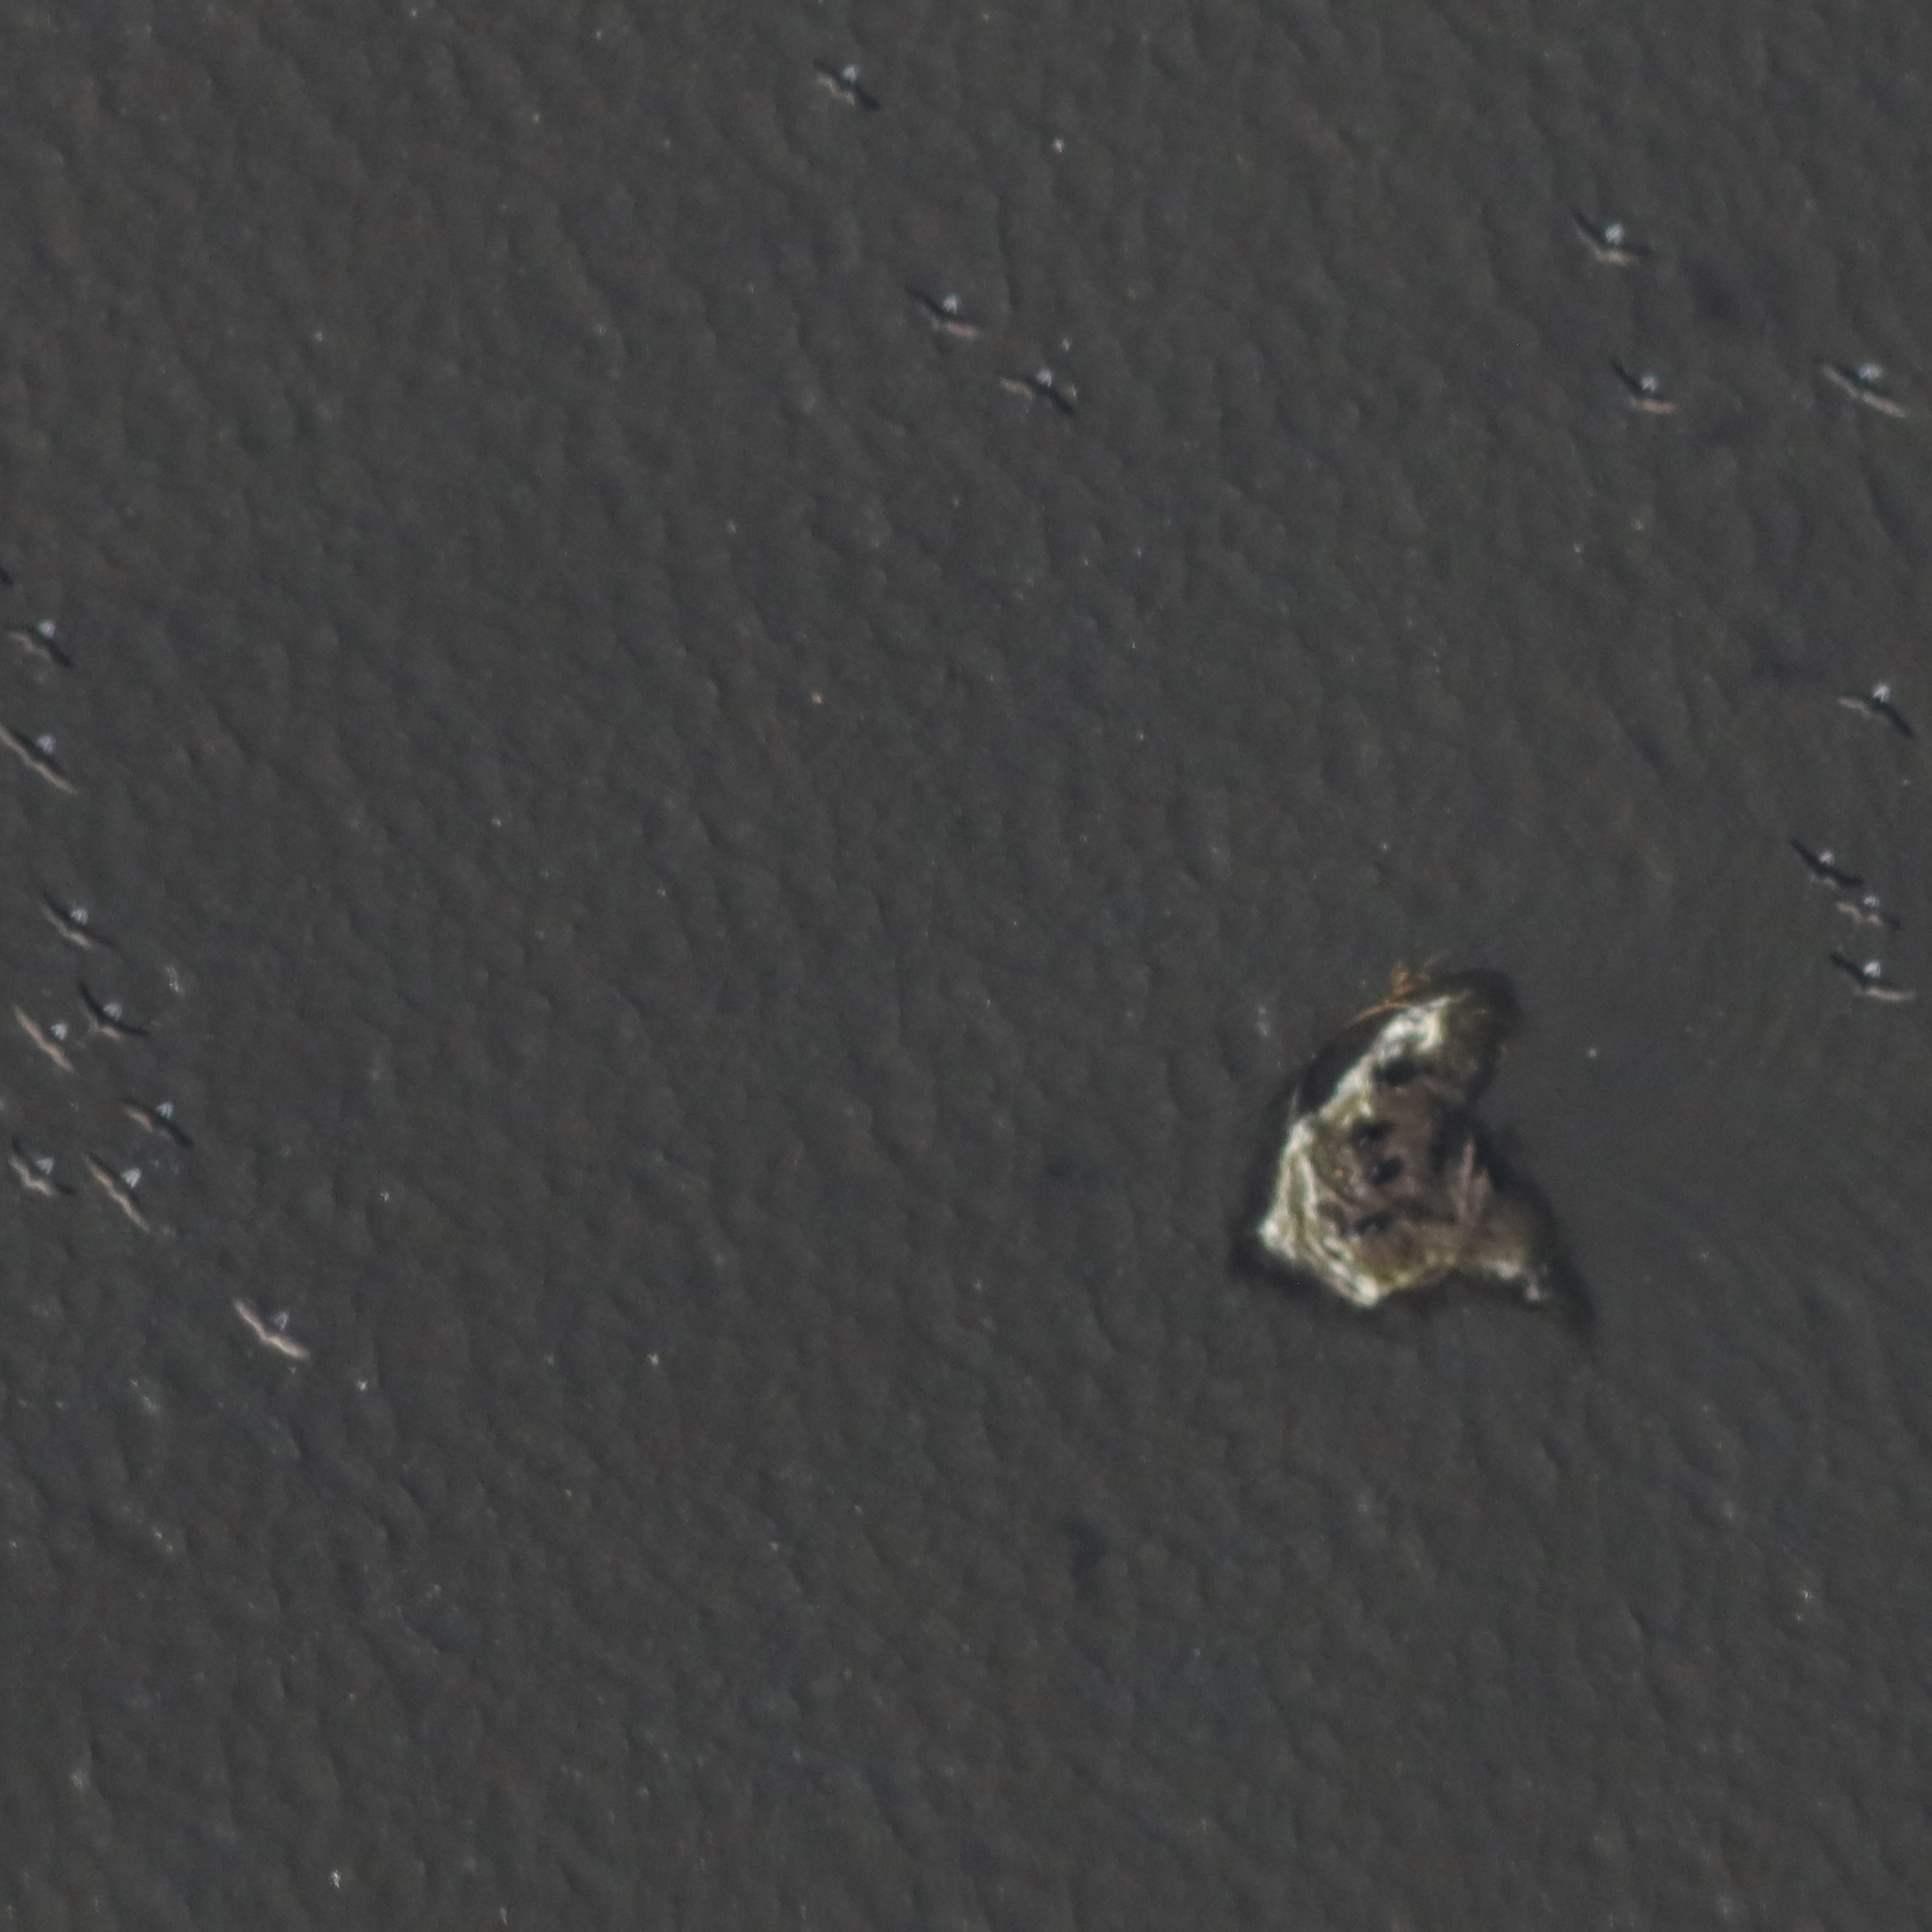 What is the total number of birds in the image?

19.